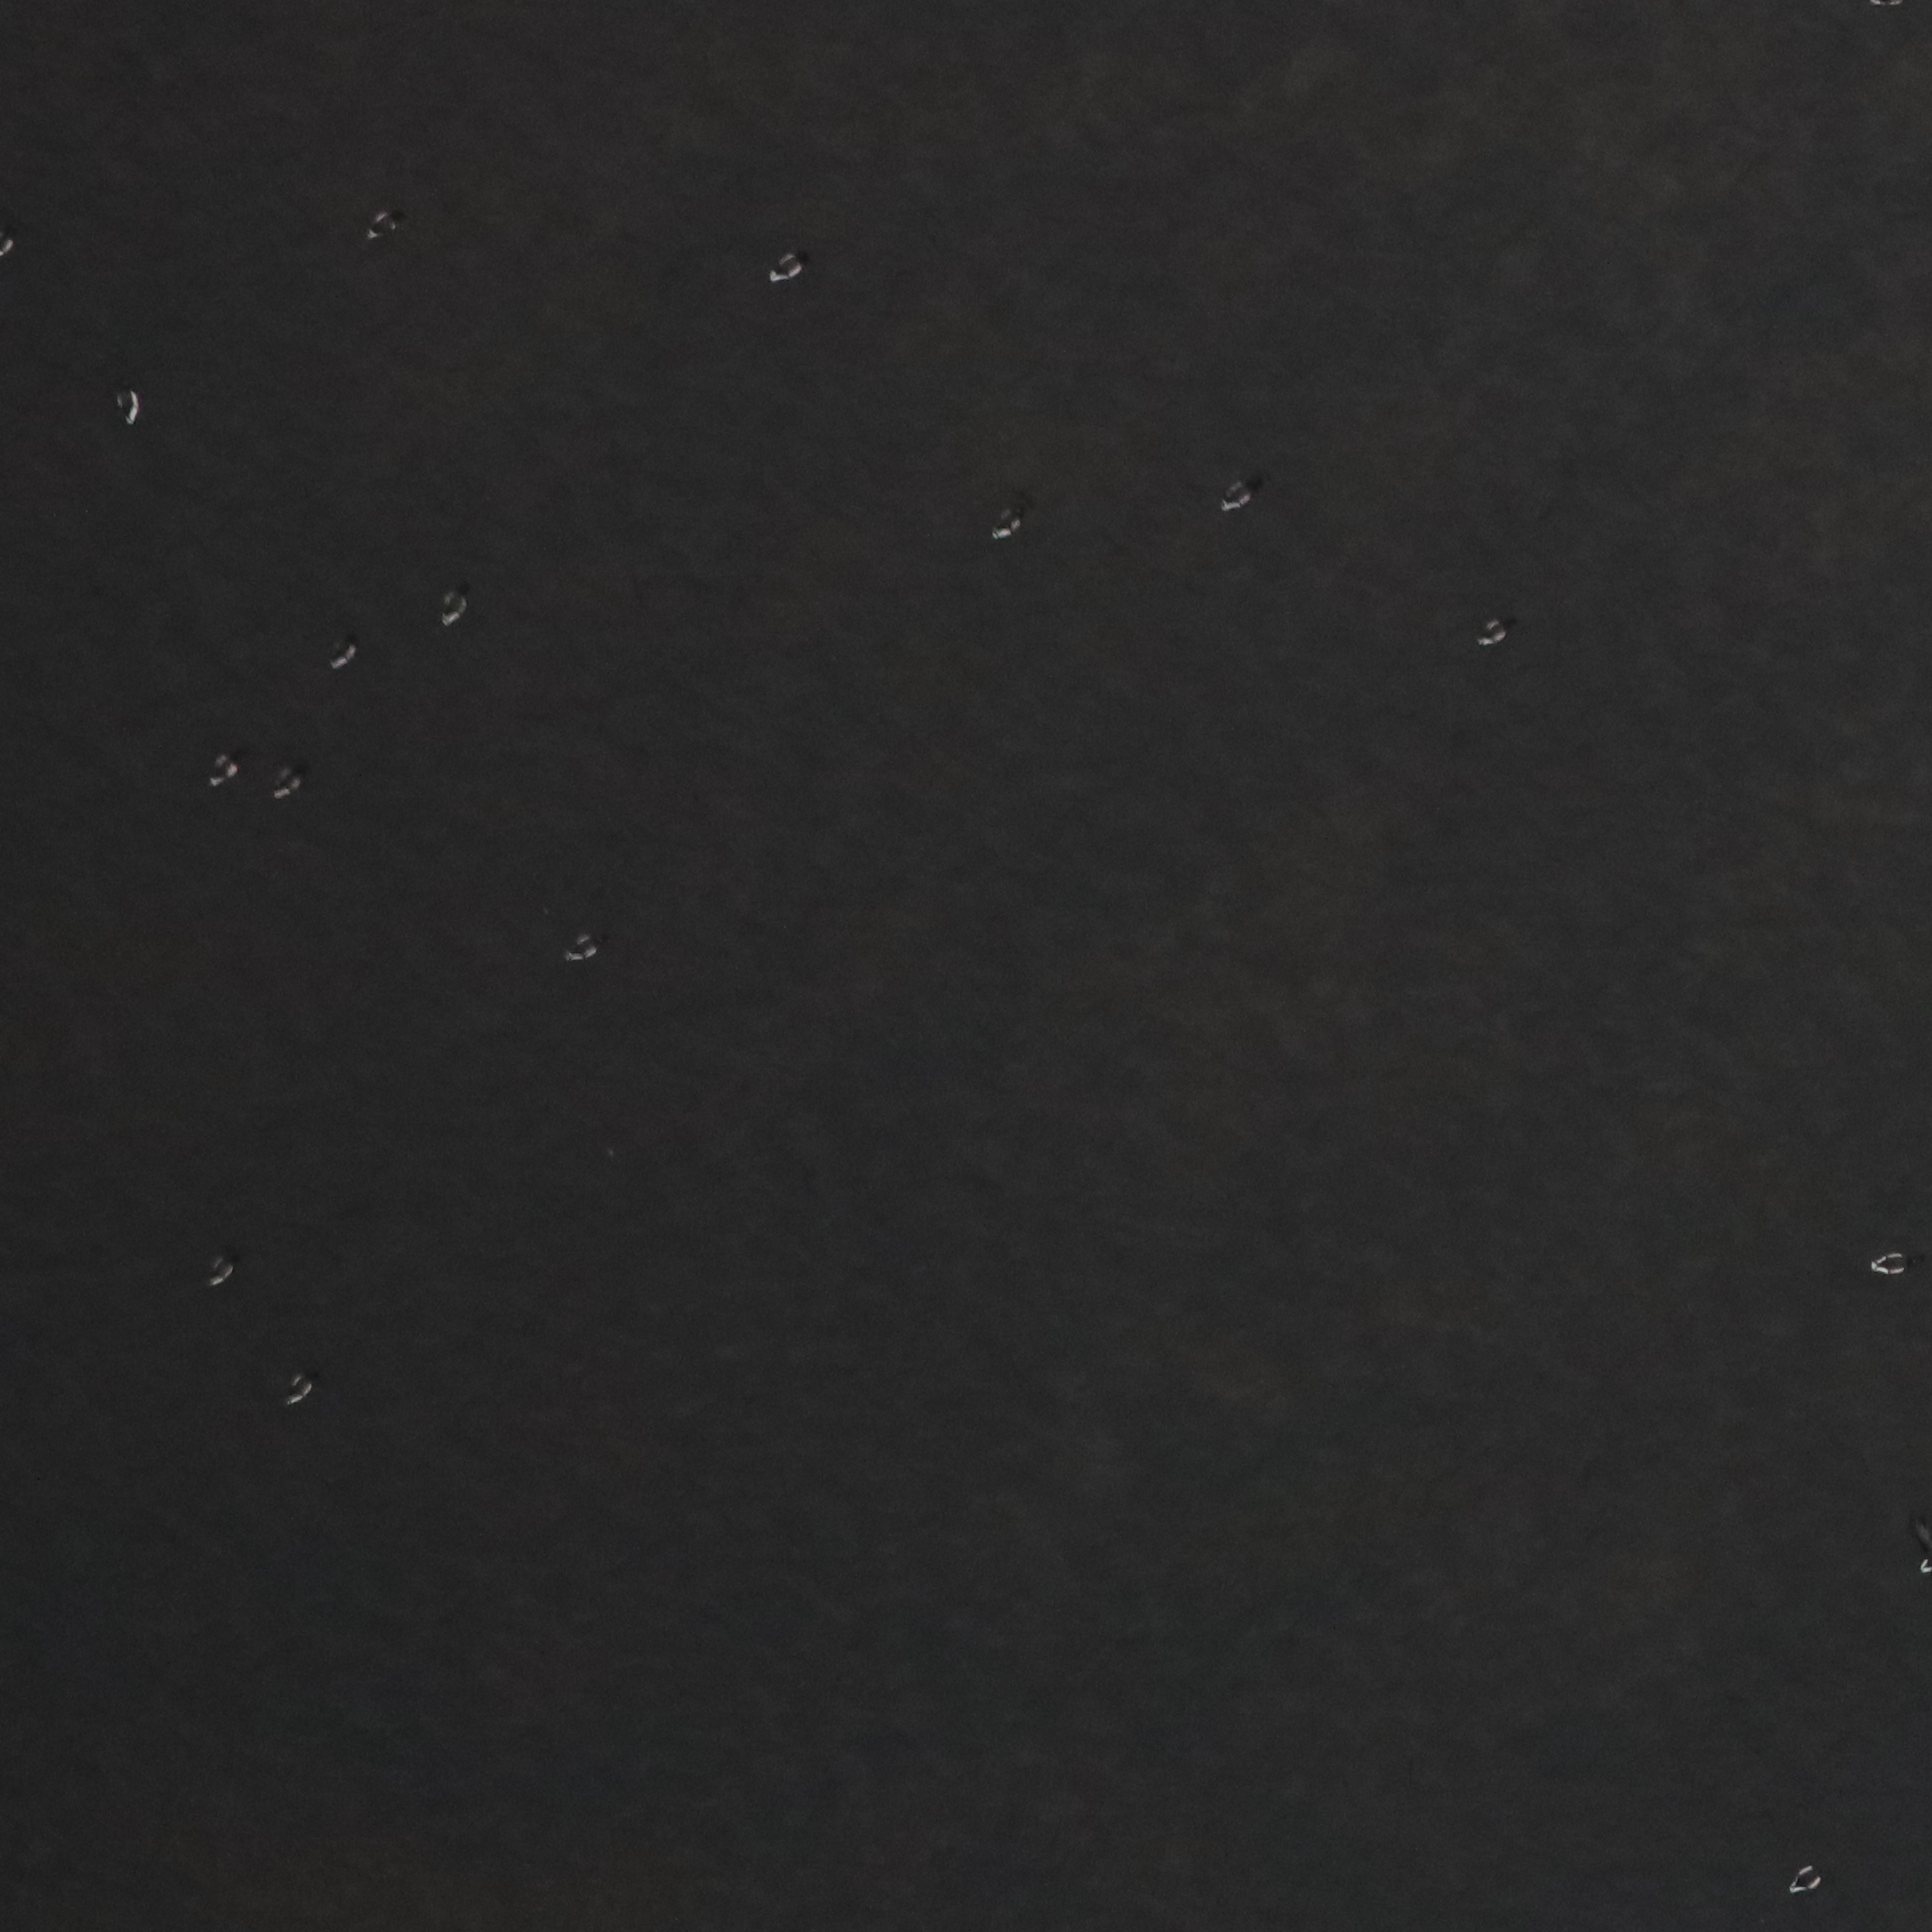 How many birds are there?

15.